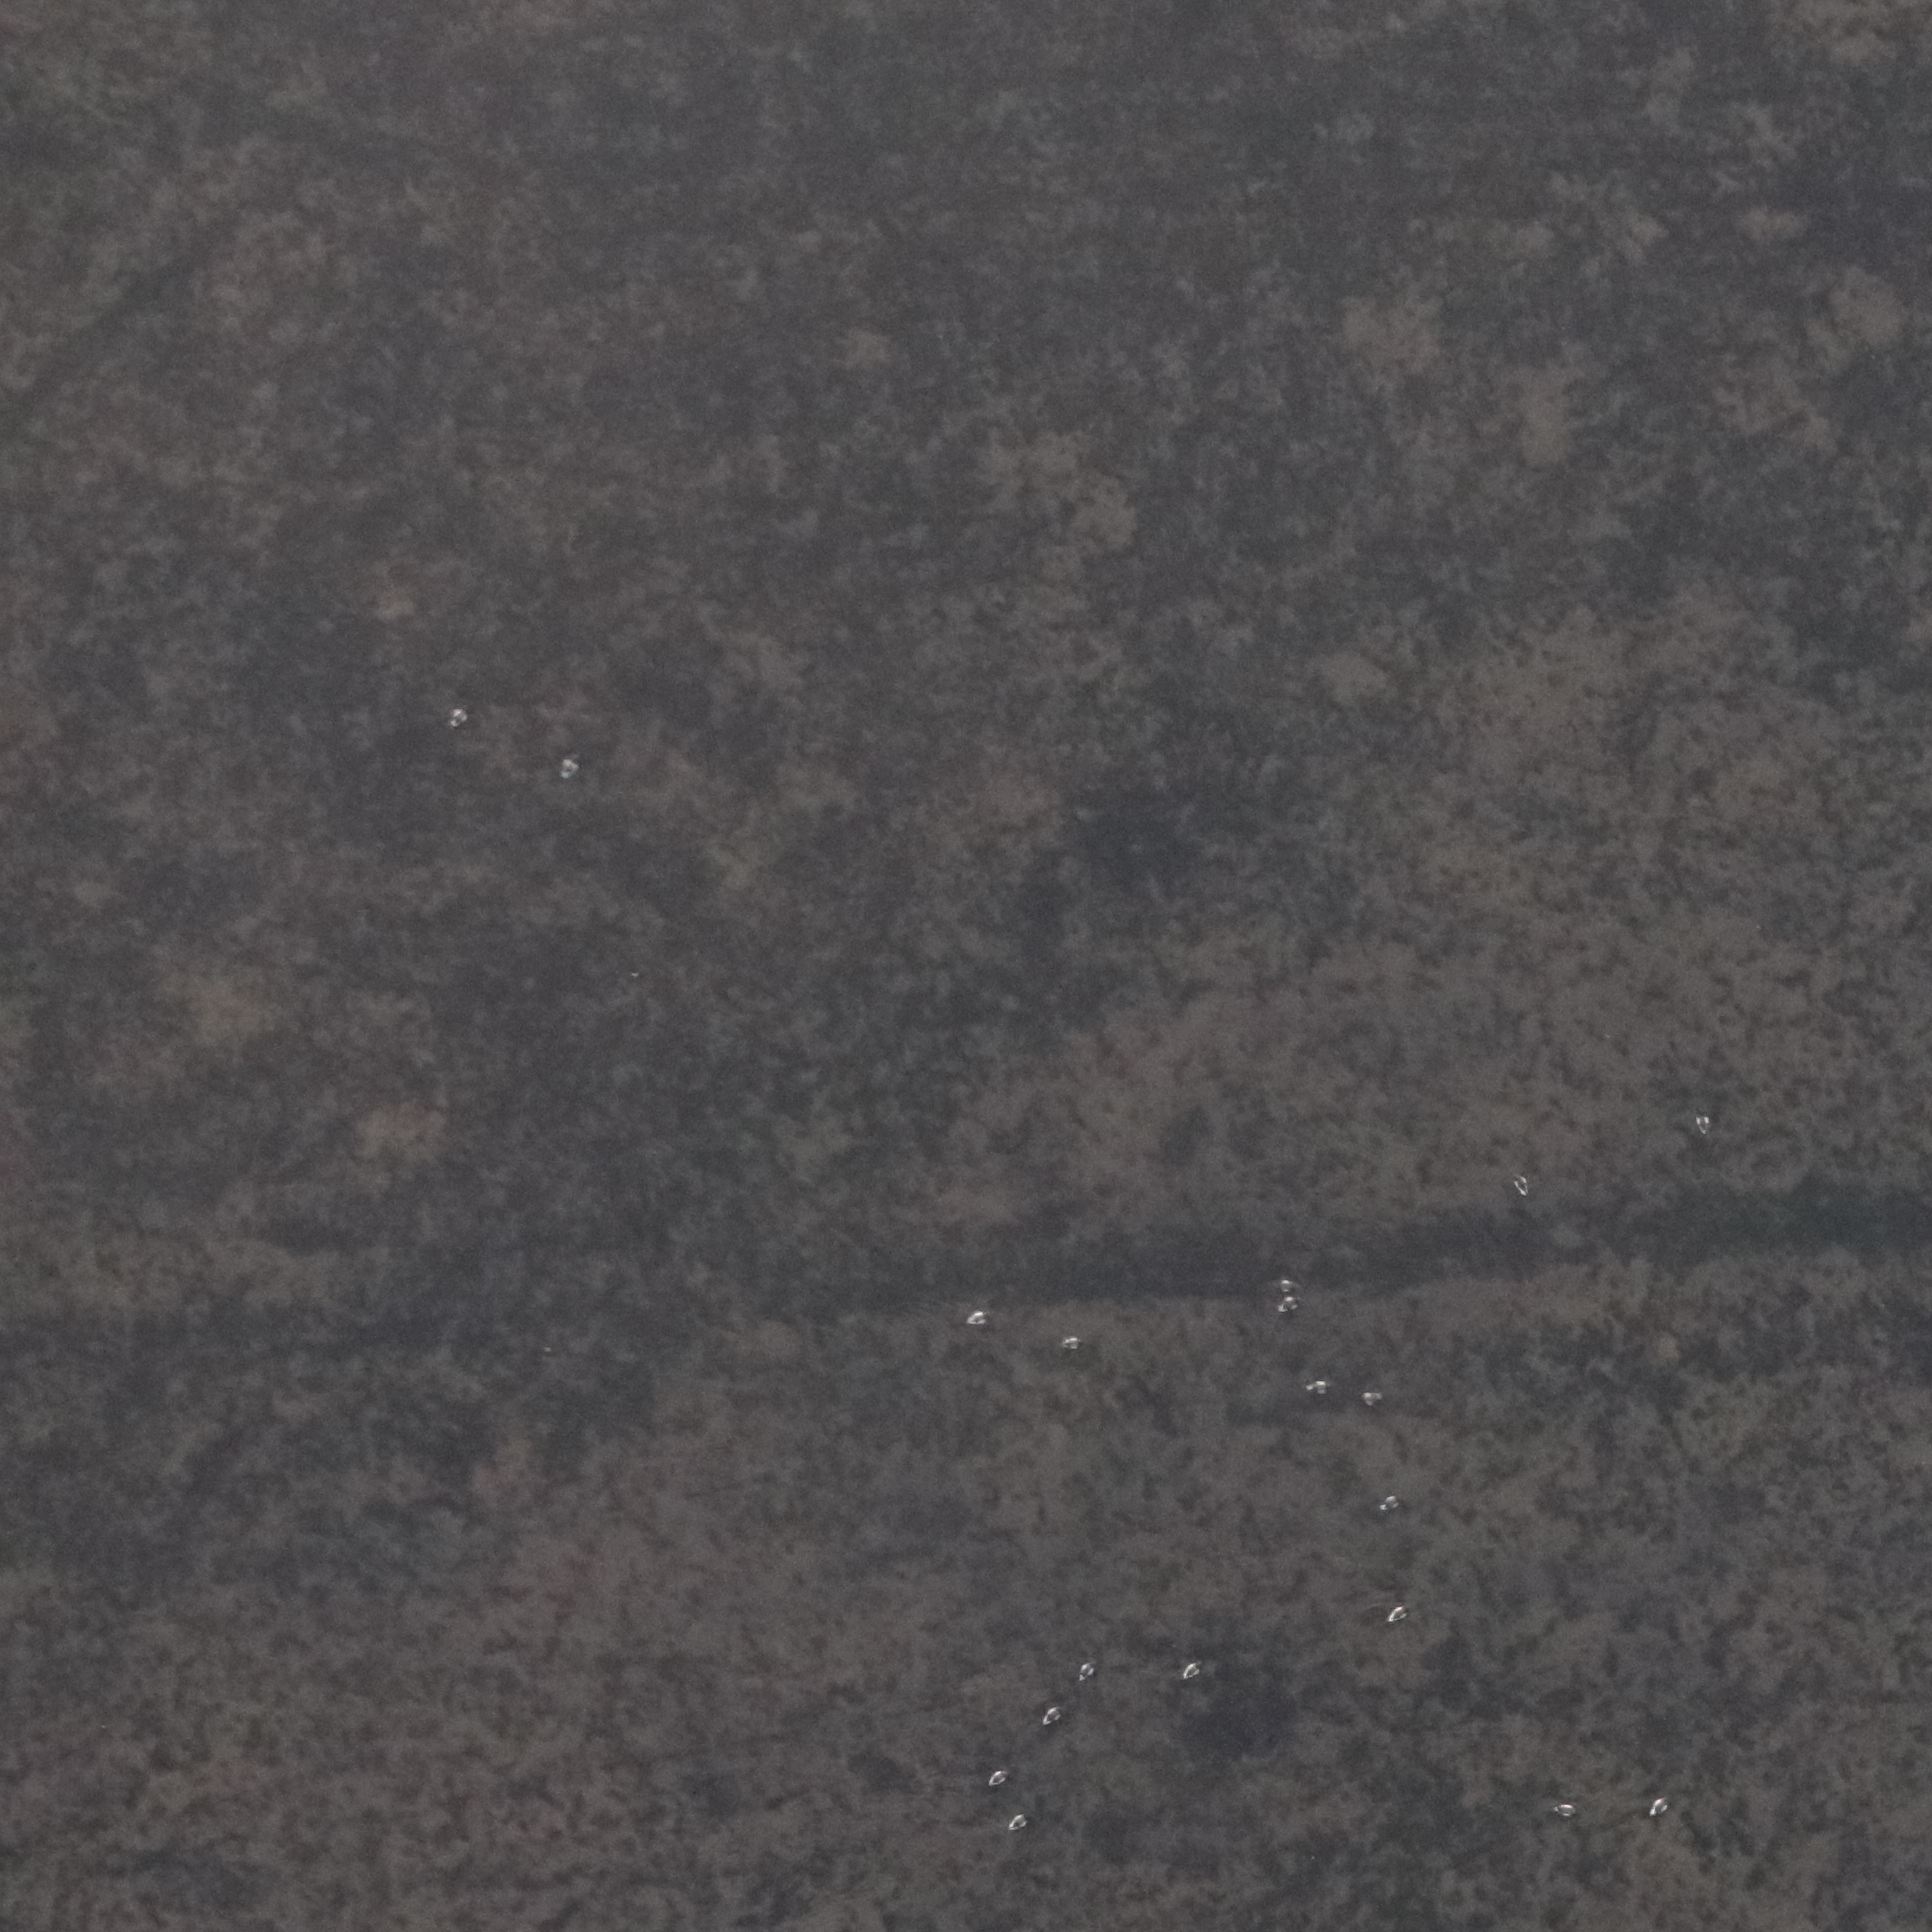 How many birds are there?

19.